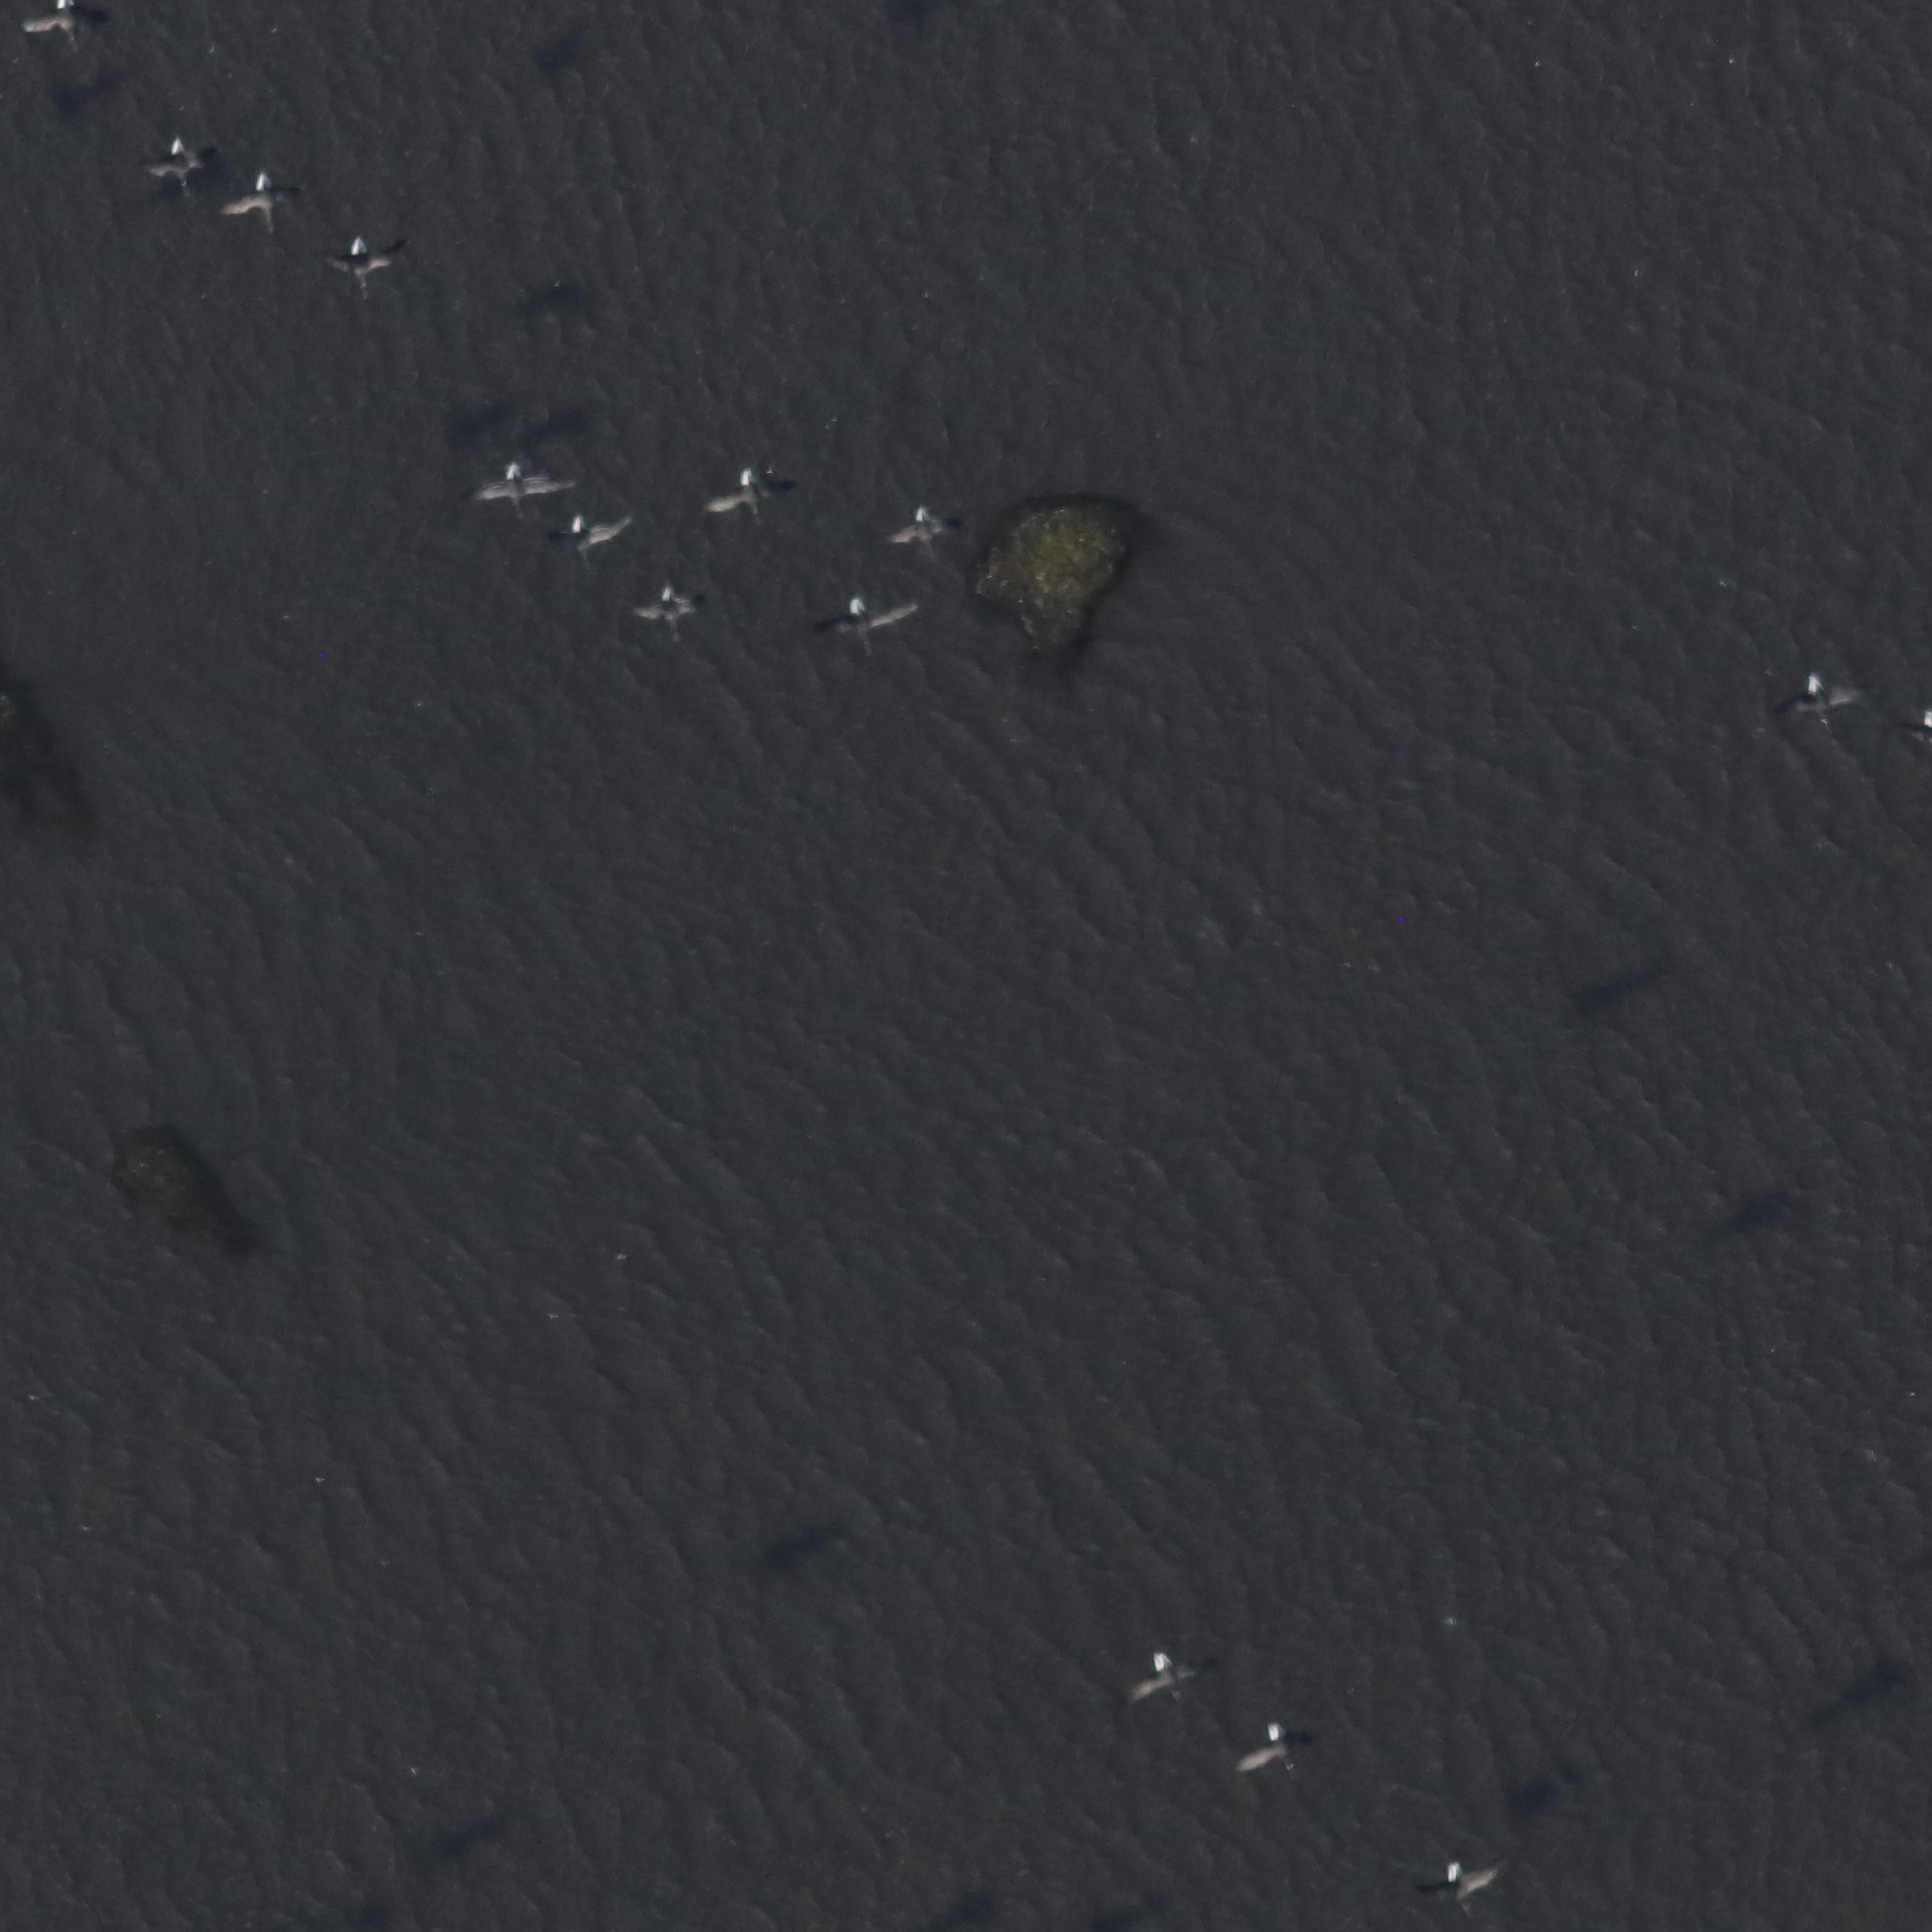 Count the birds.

14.